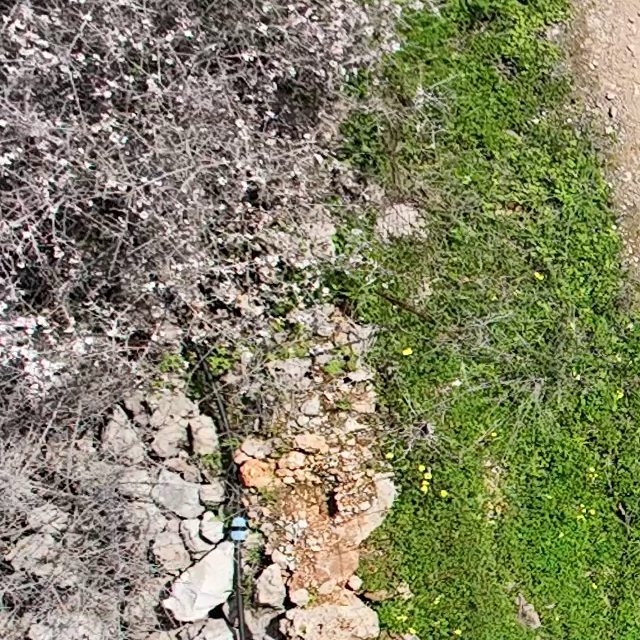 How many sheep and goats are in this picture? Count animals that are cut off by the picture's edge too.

0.